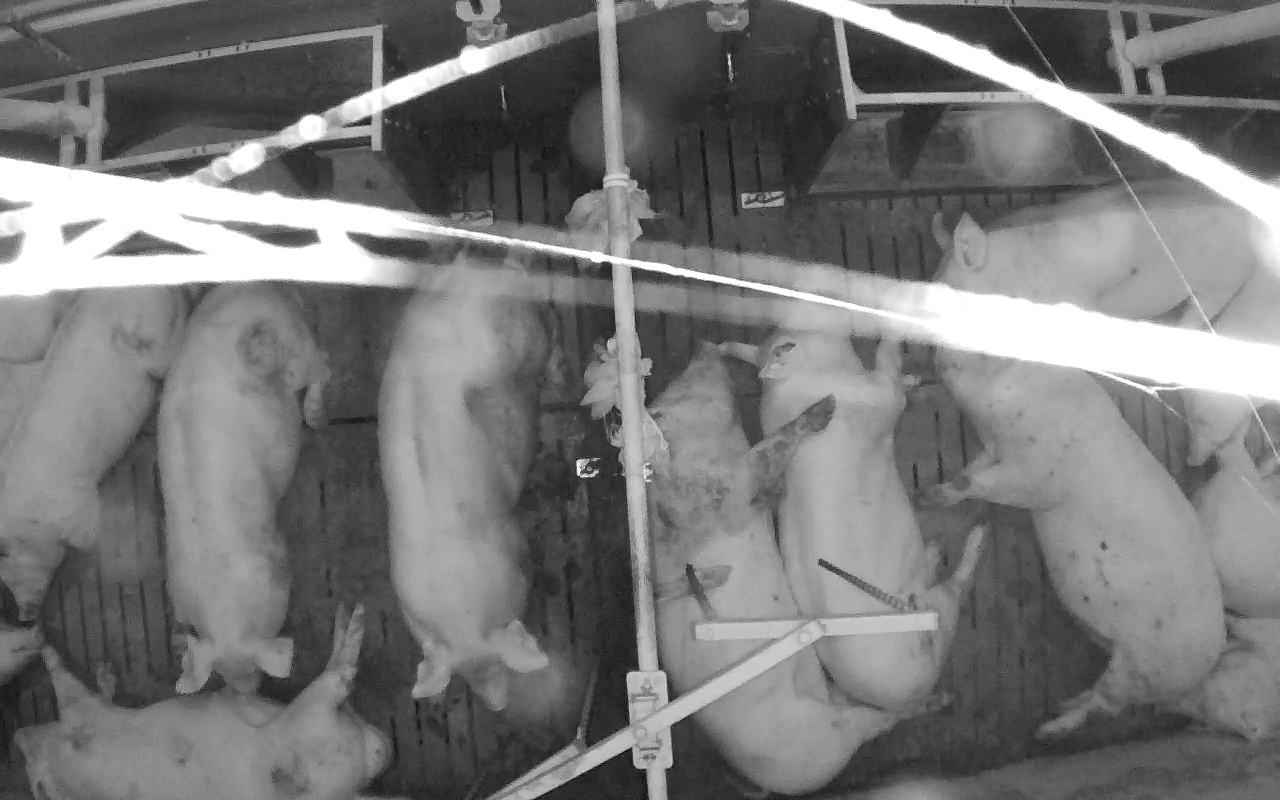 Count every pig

12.